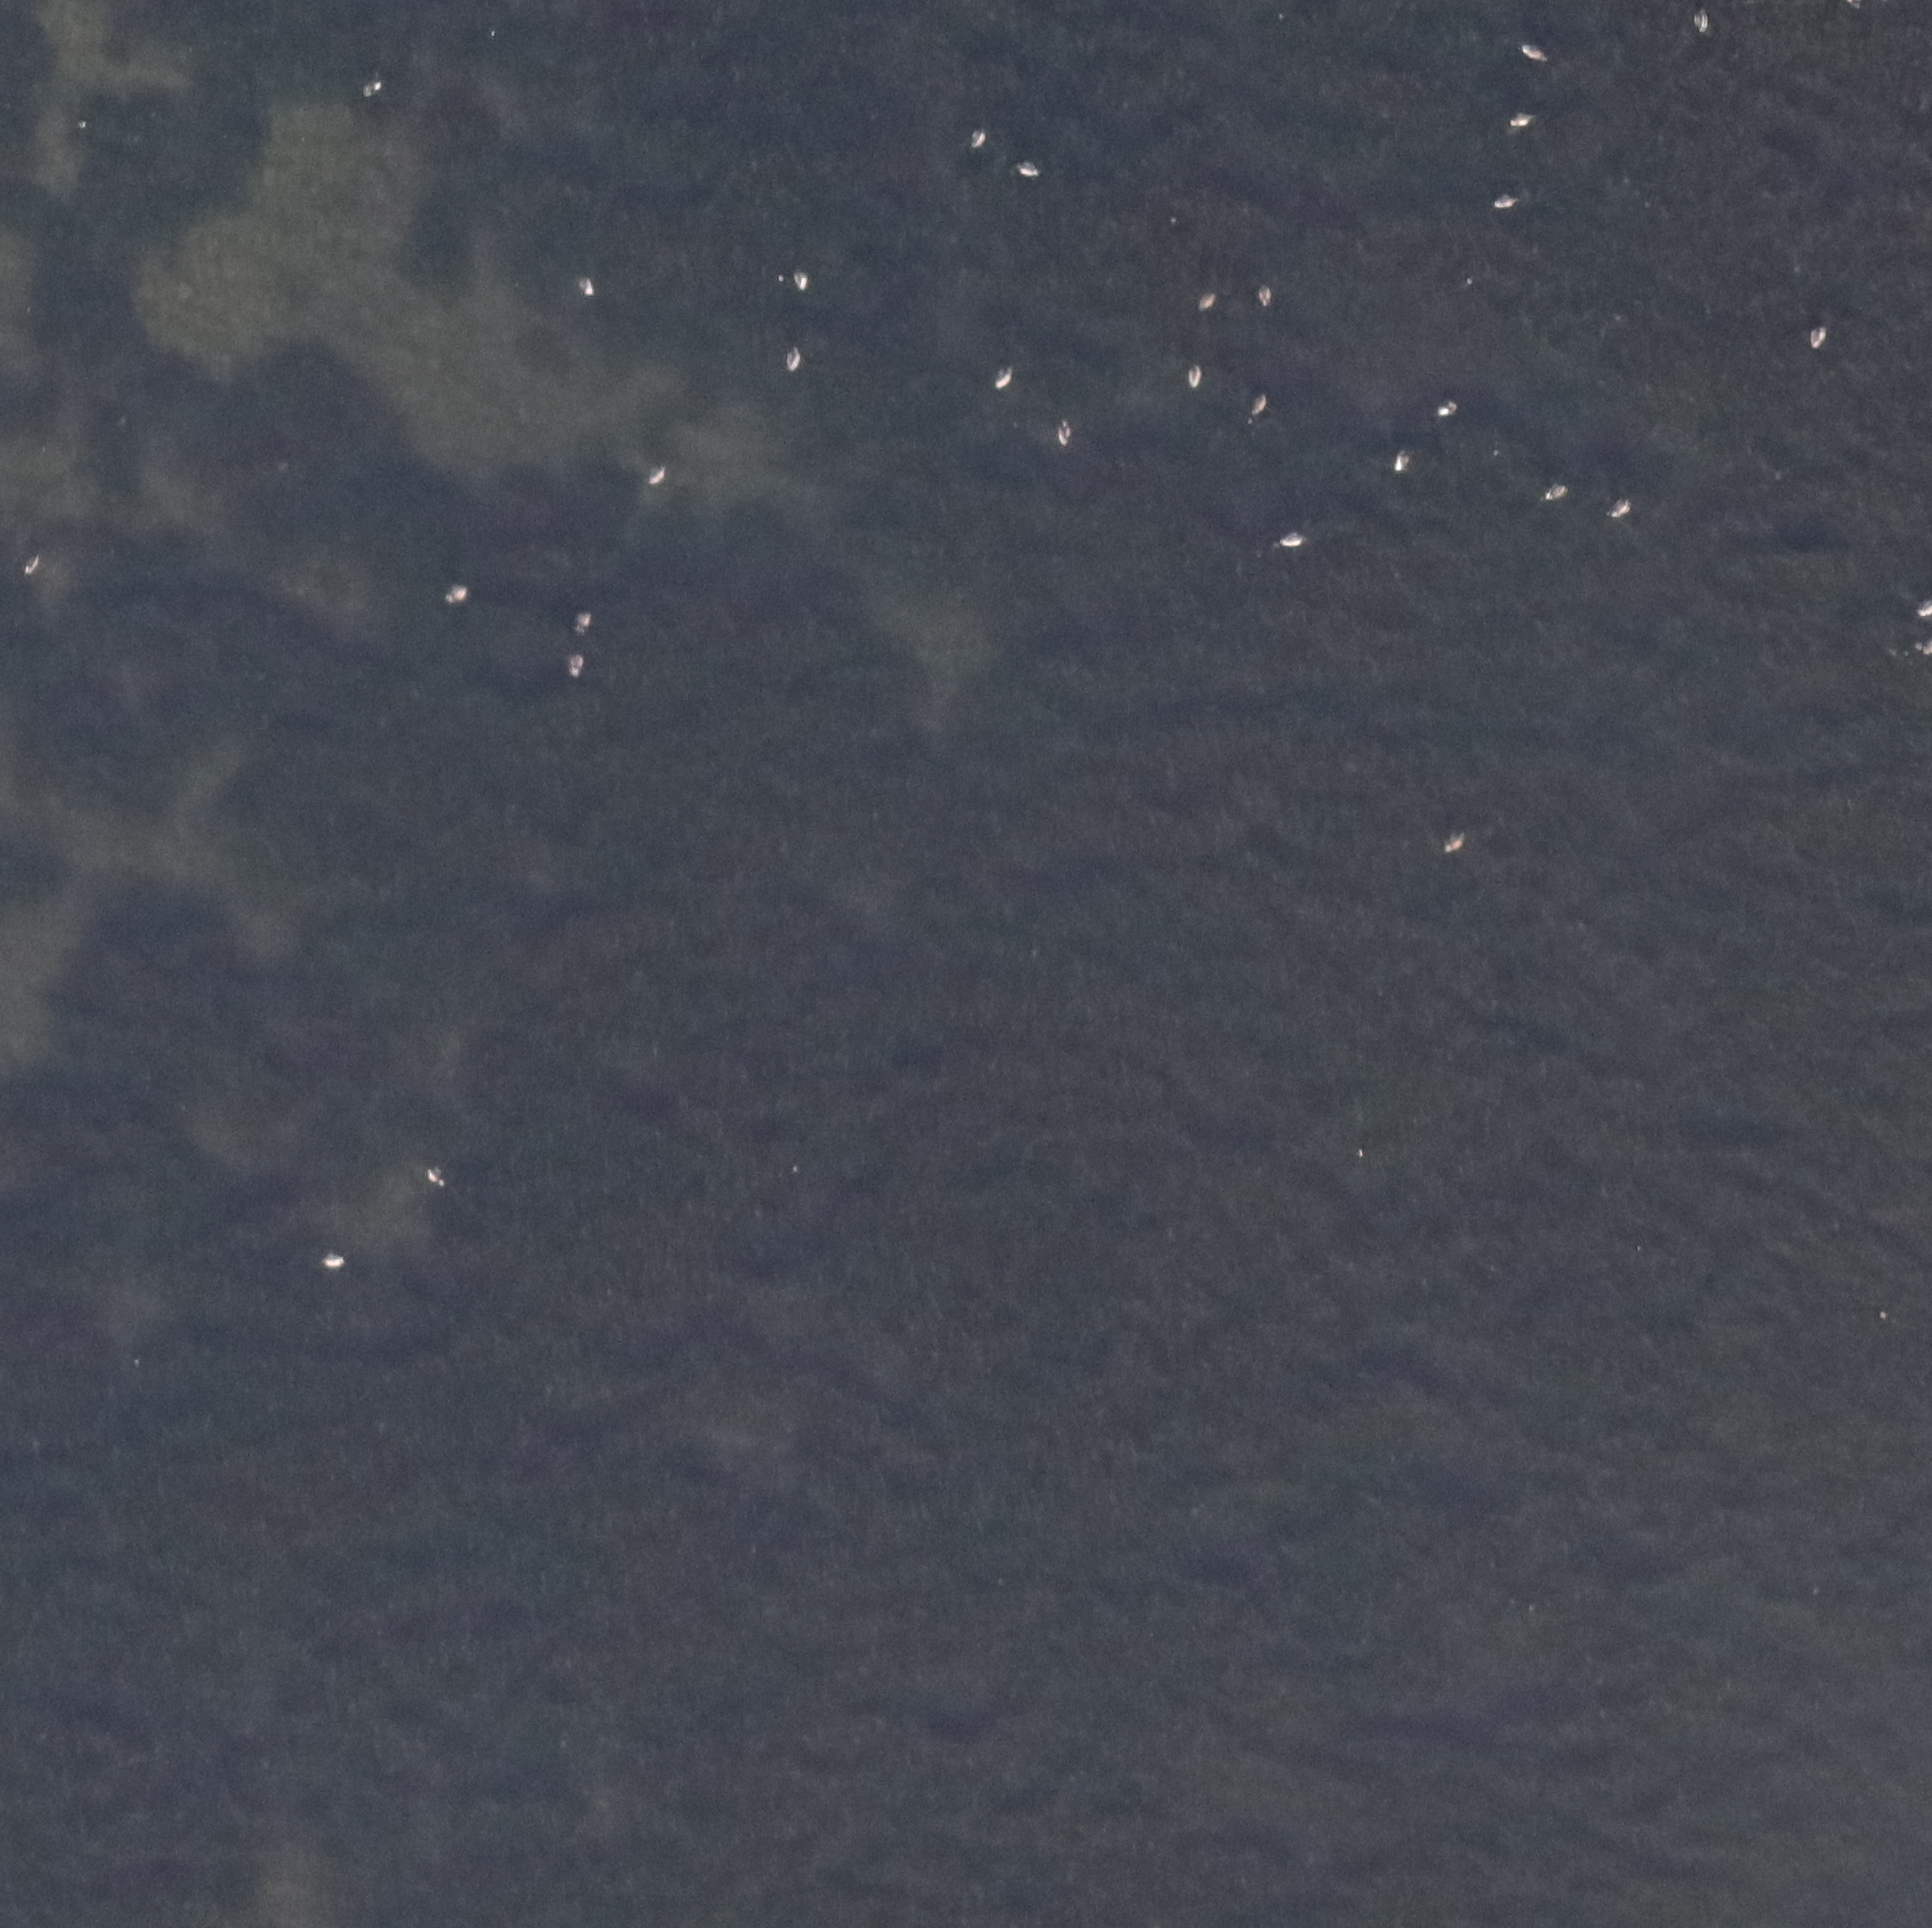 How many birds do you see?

32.